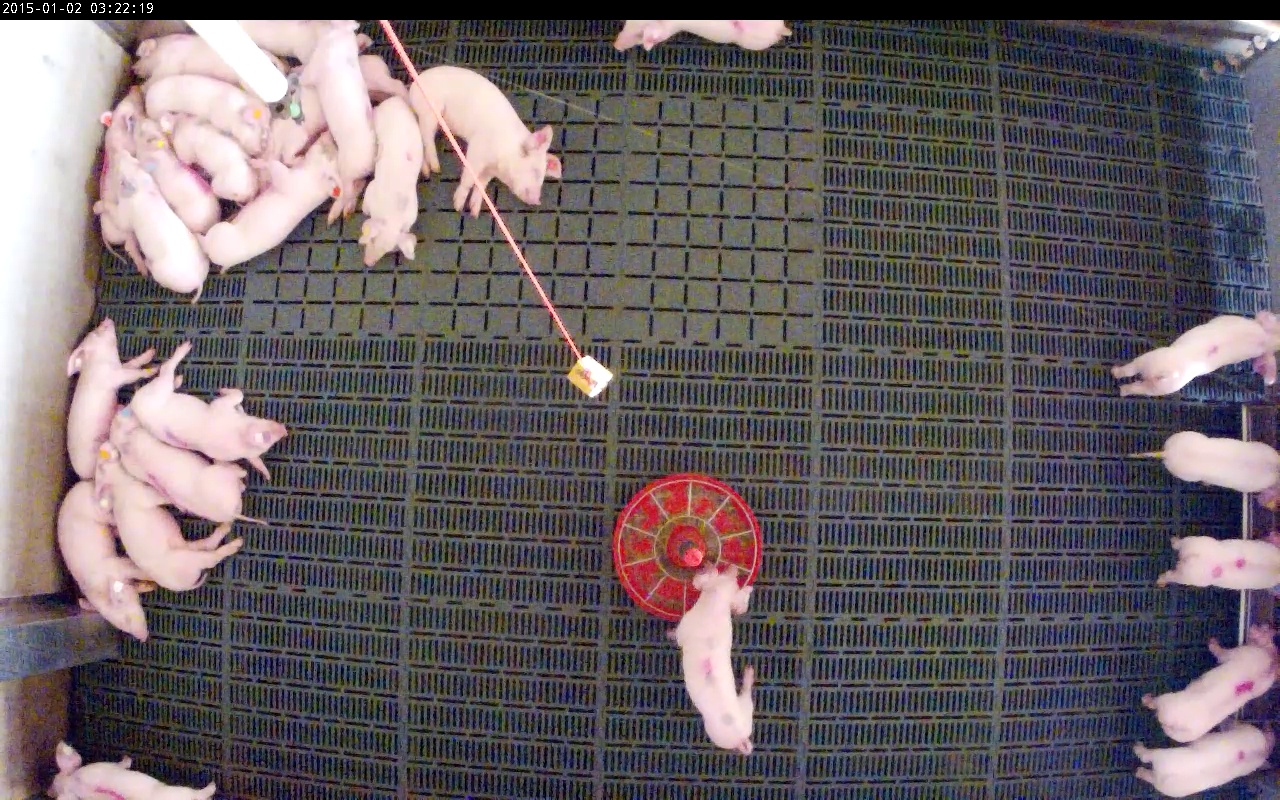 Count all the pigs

25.